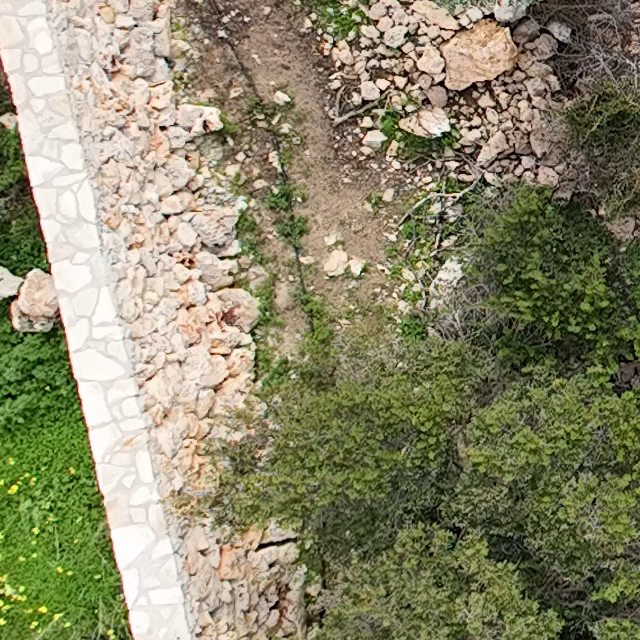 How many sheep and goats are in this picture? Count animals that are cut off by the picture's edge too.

0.